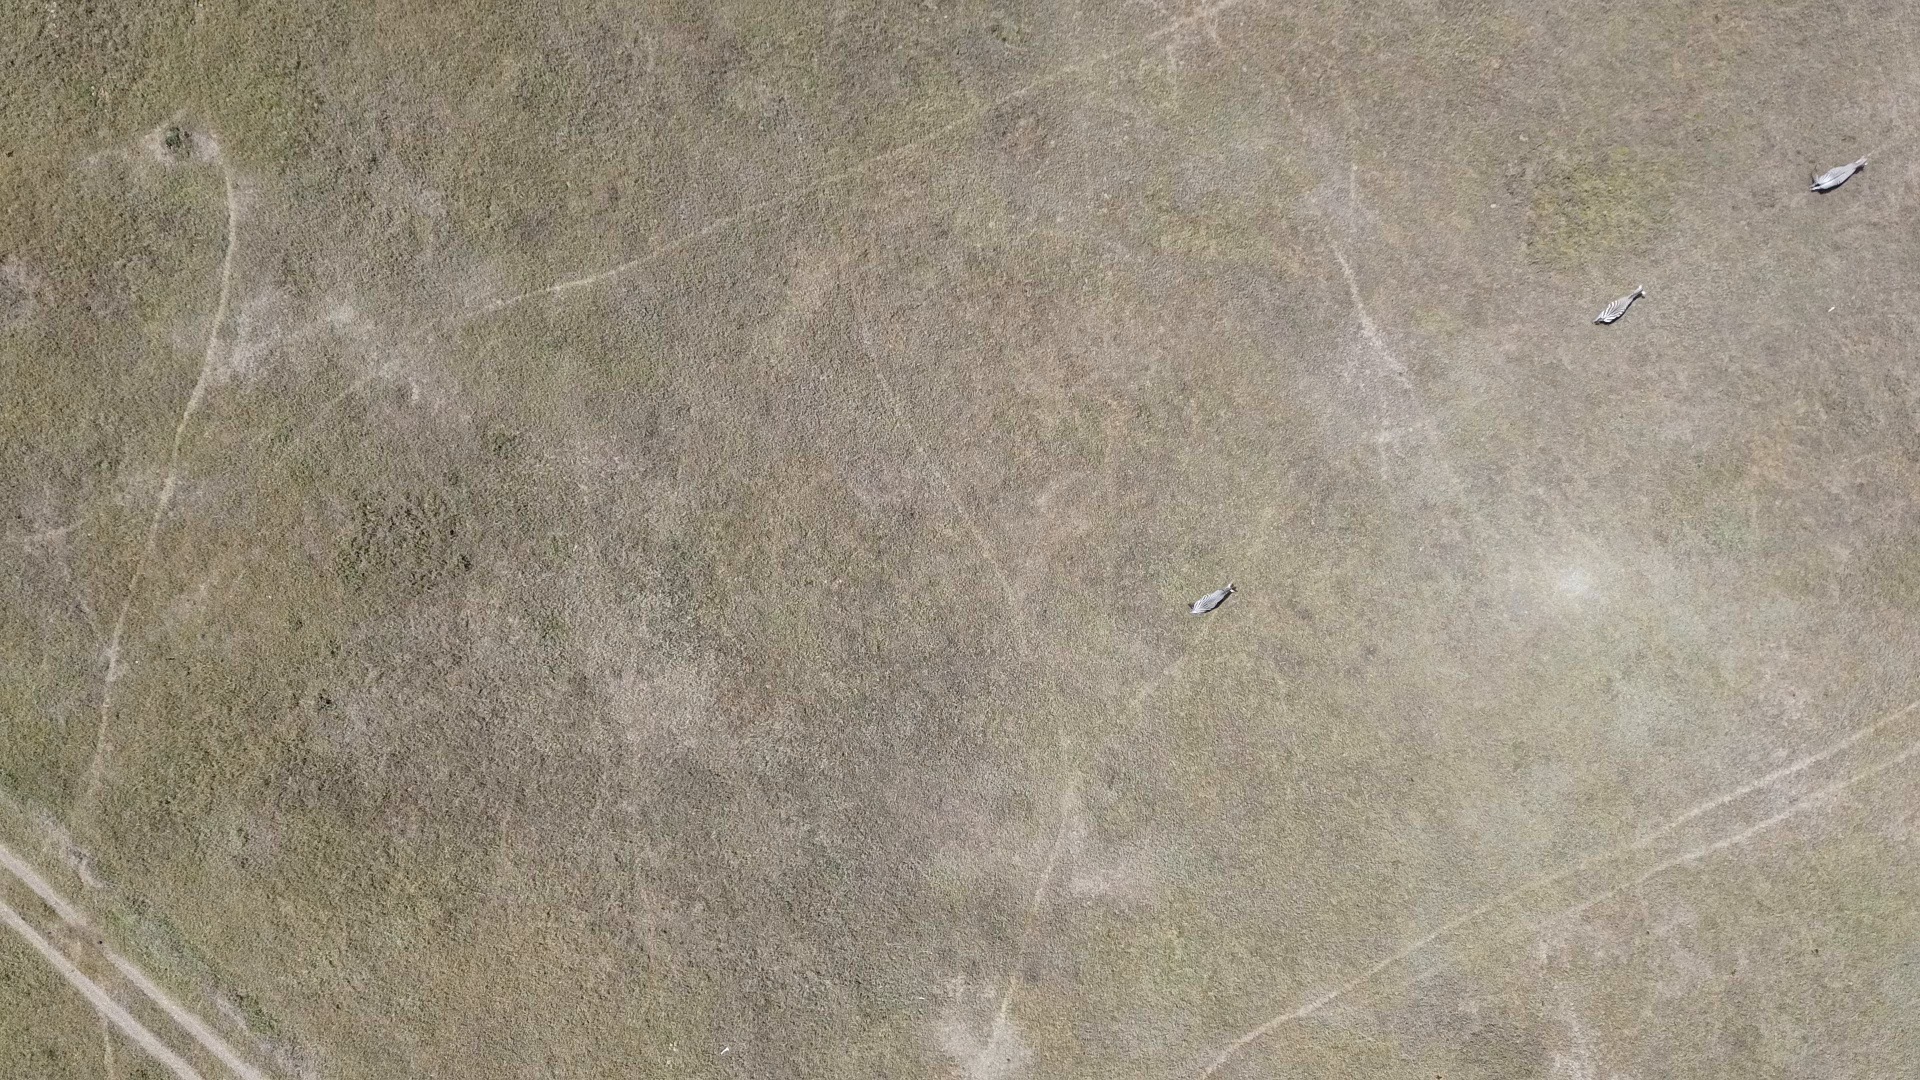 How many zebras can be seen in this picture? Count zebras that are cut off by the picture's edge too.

3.